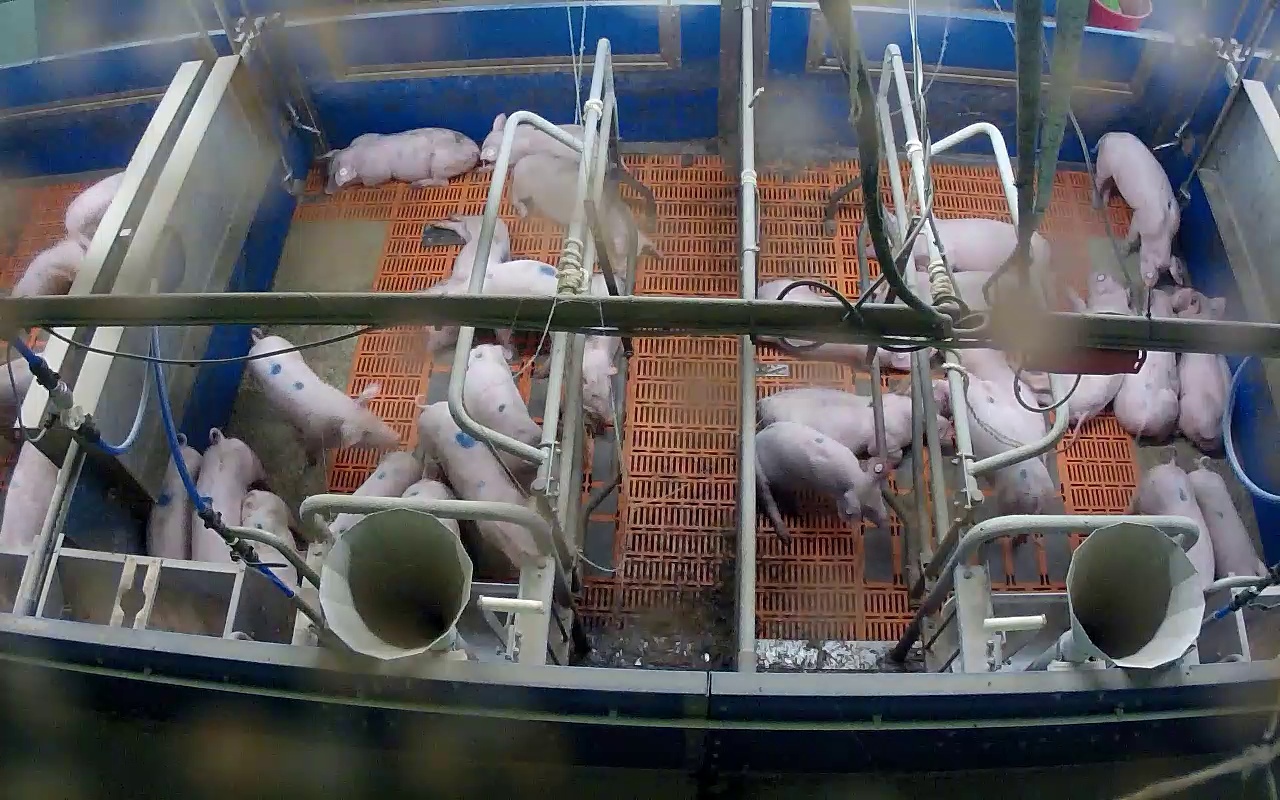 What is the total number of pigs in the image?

31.